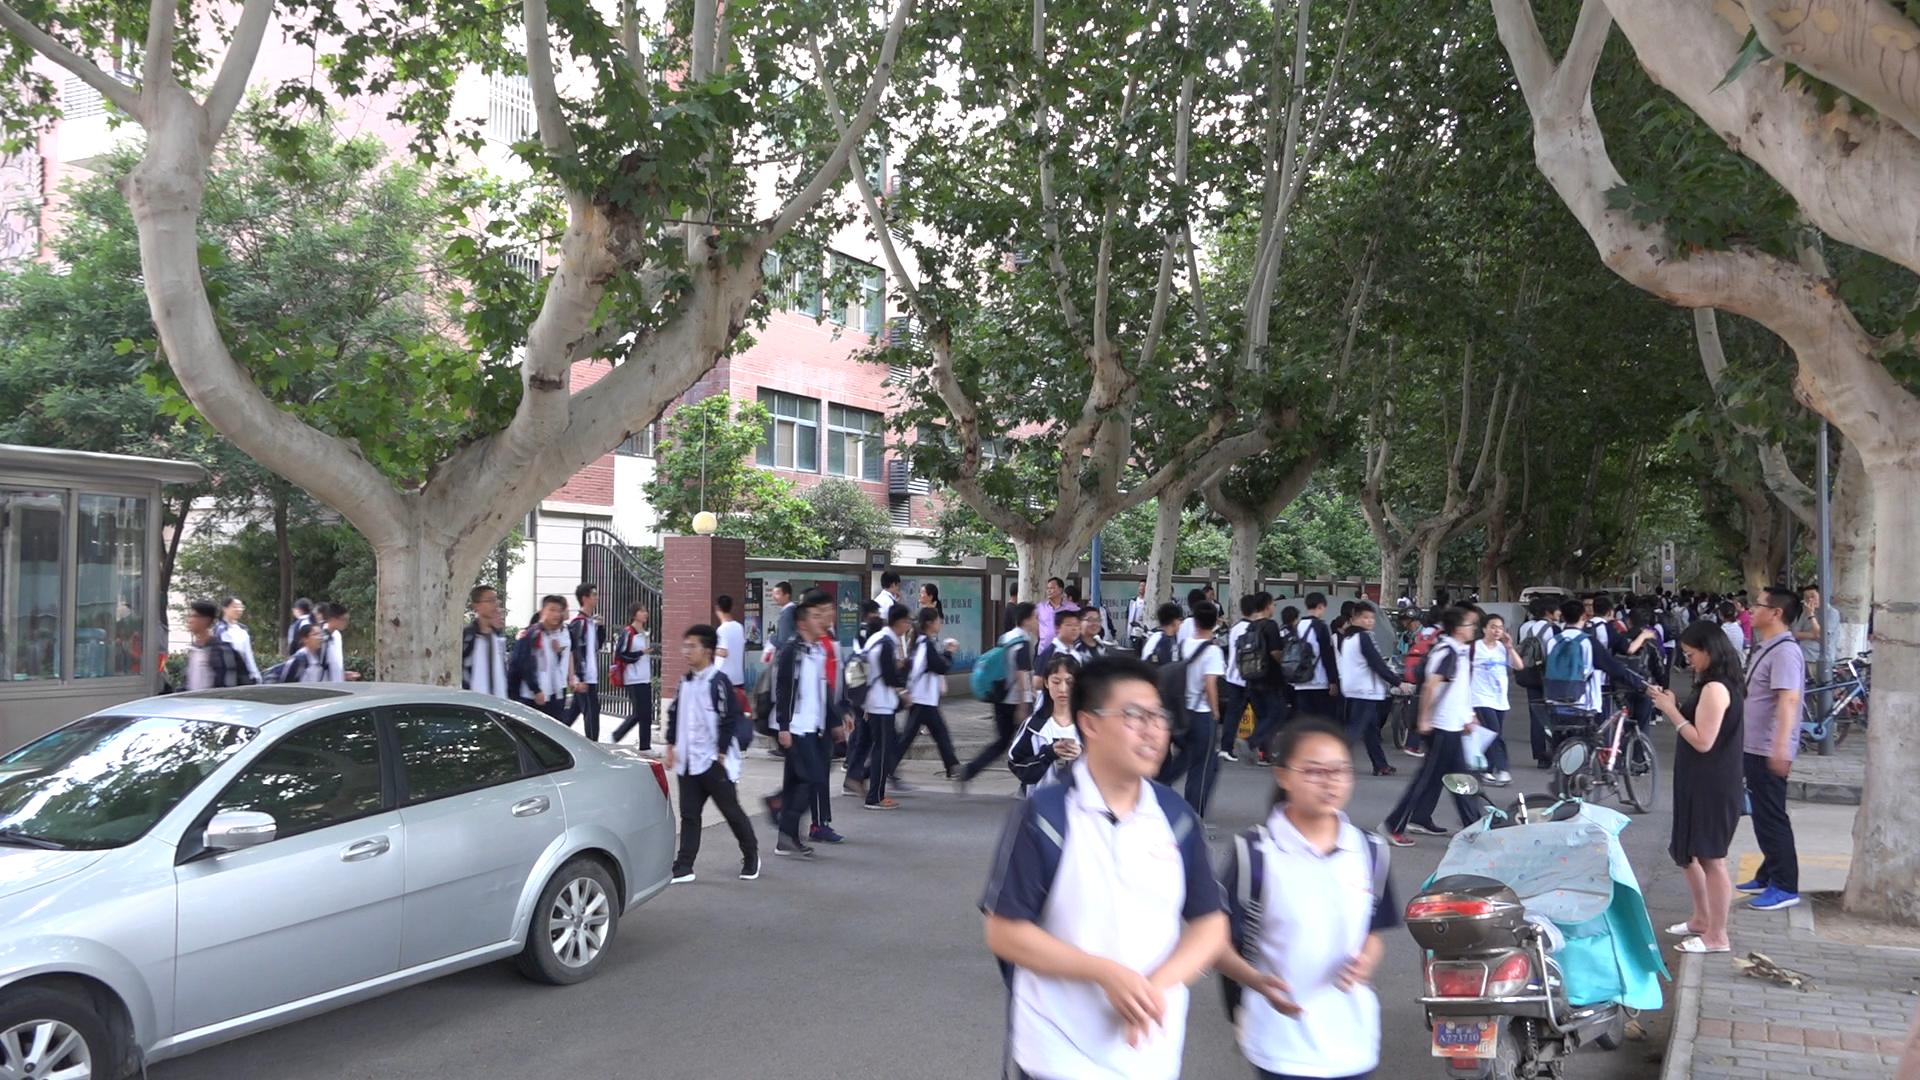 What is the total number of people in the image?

88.